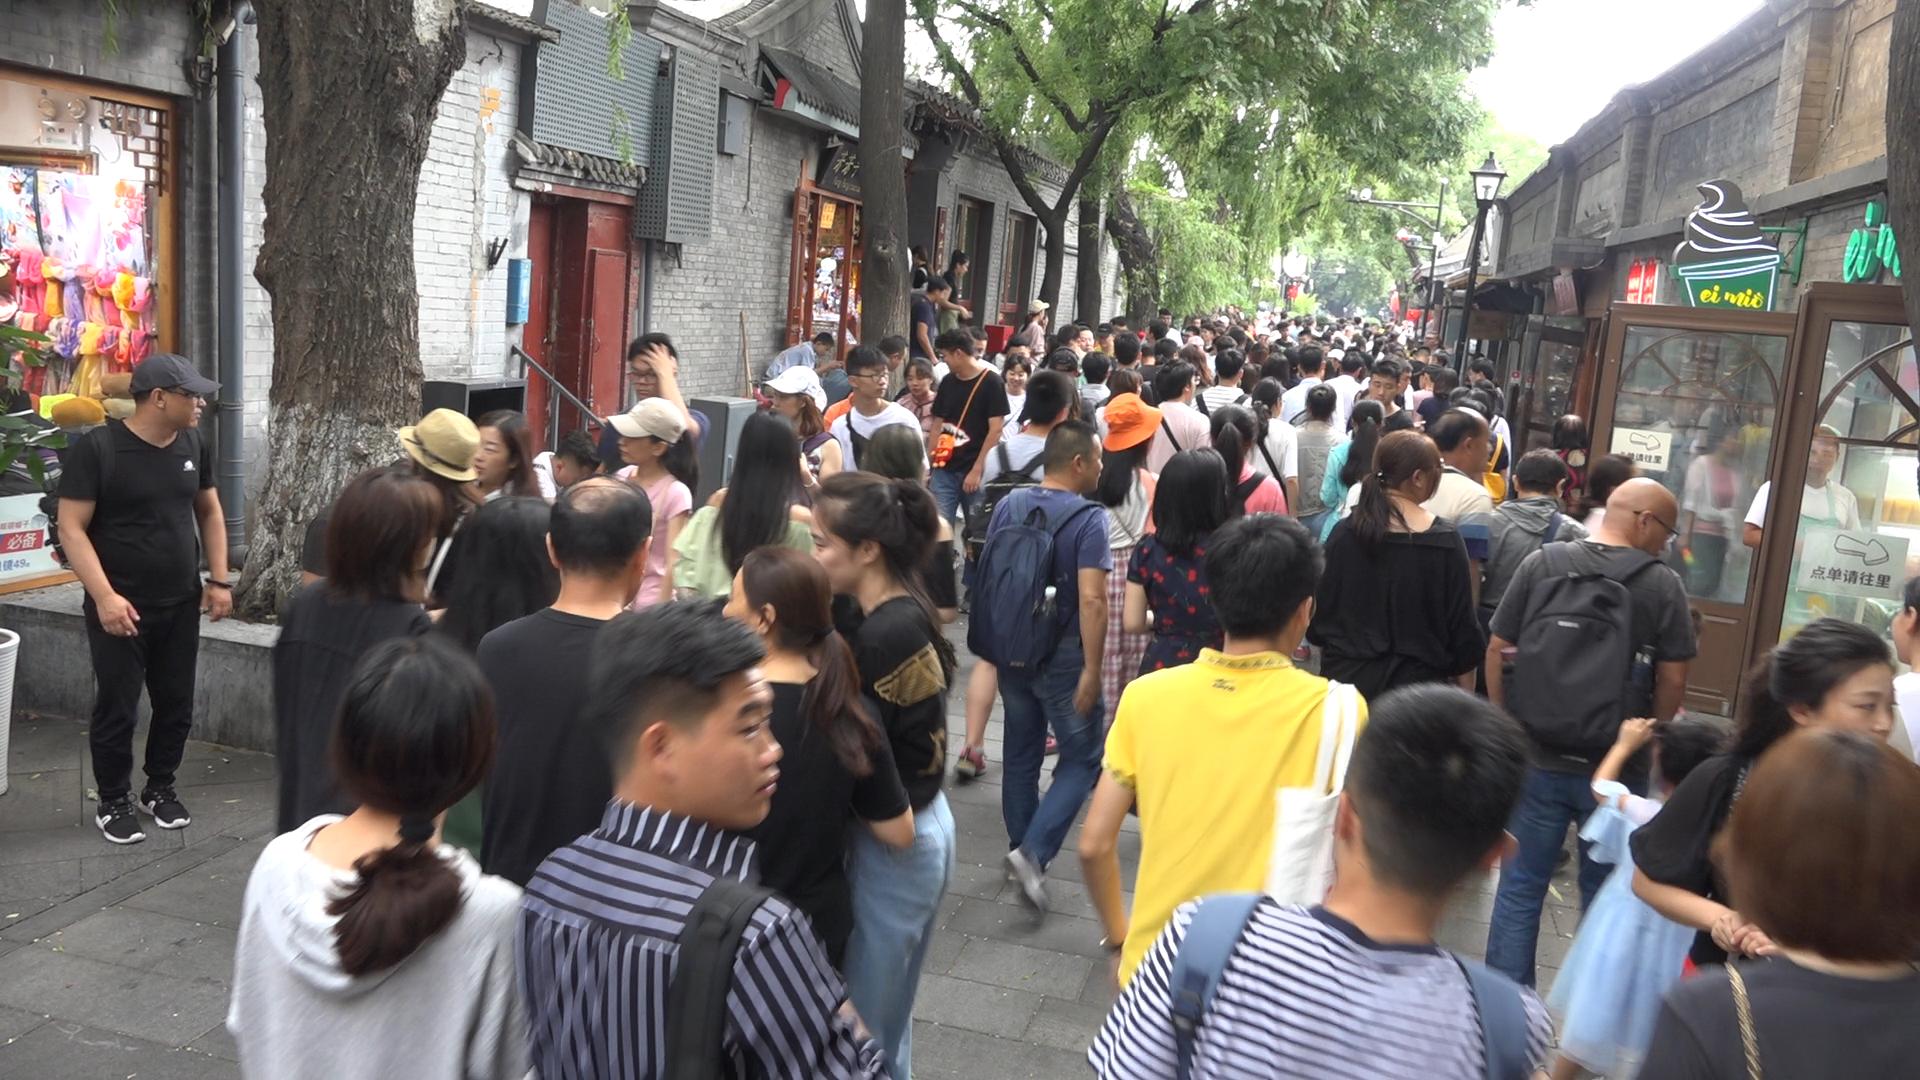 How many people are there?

132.